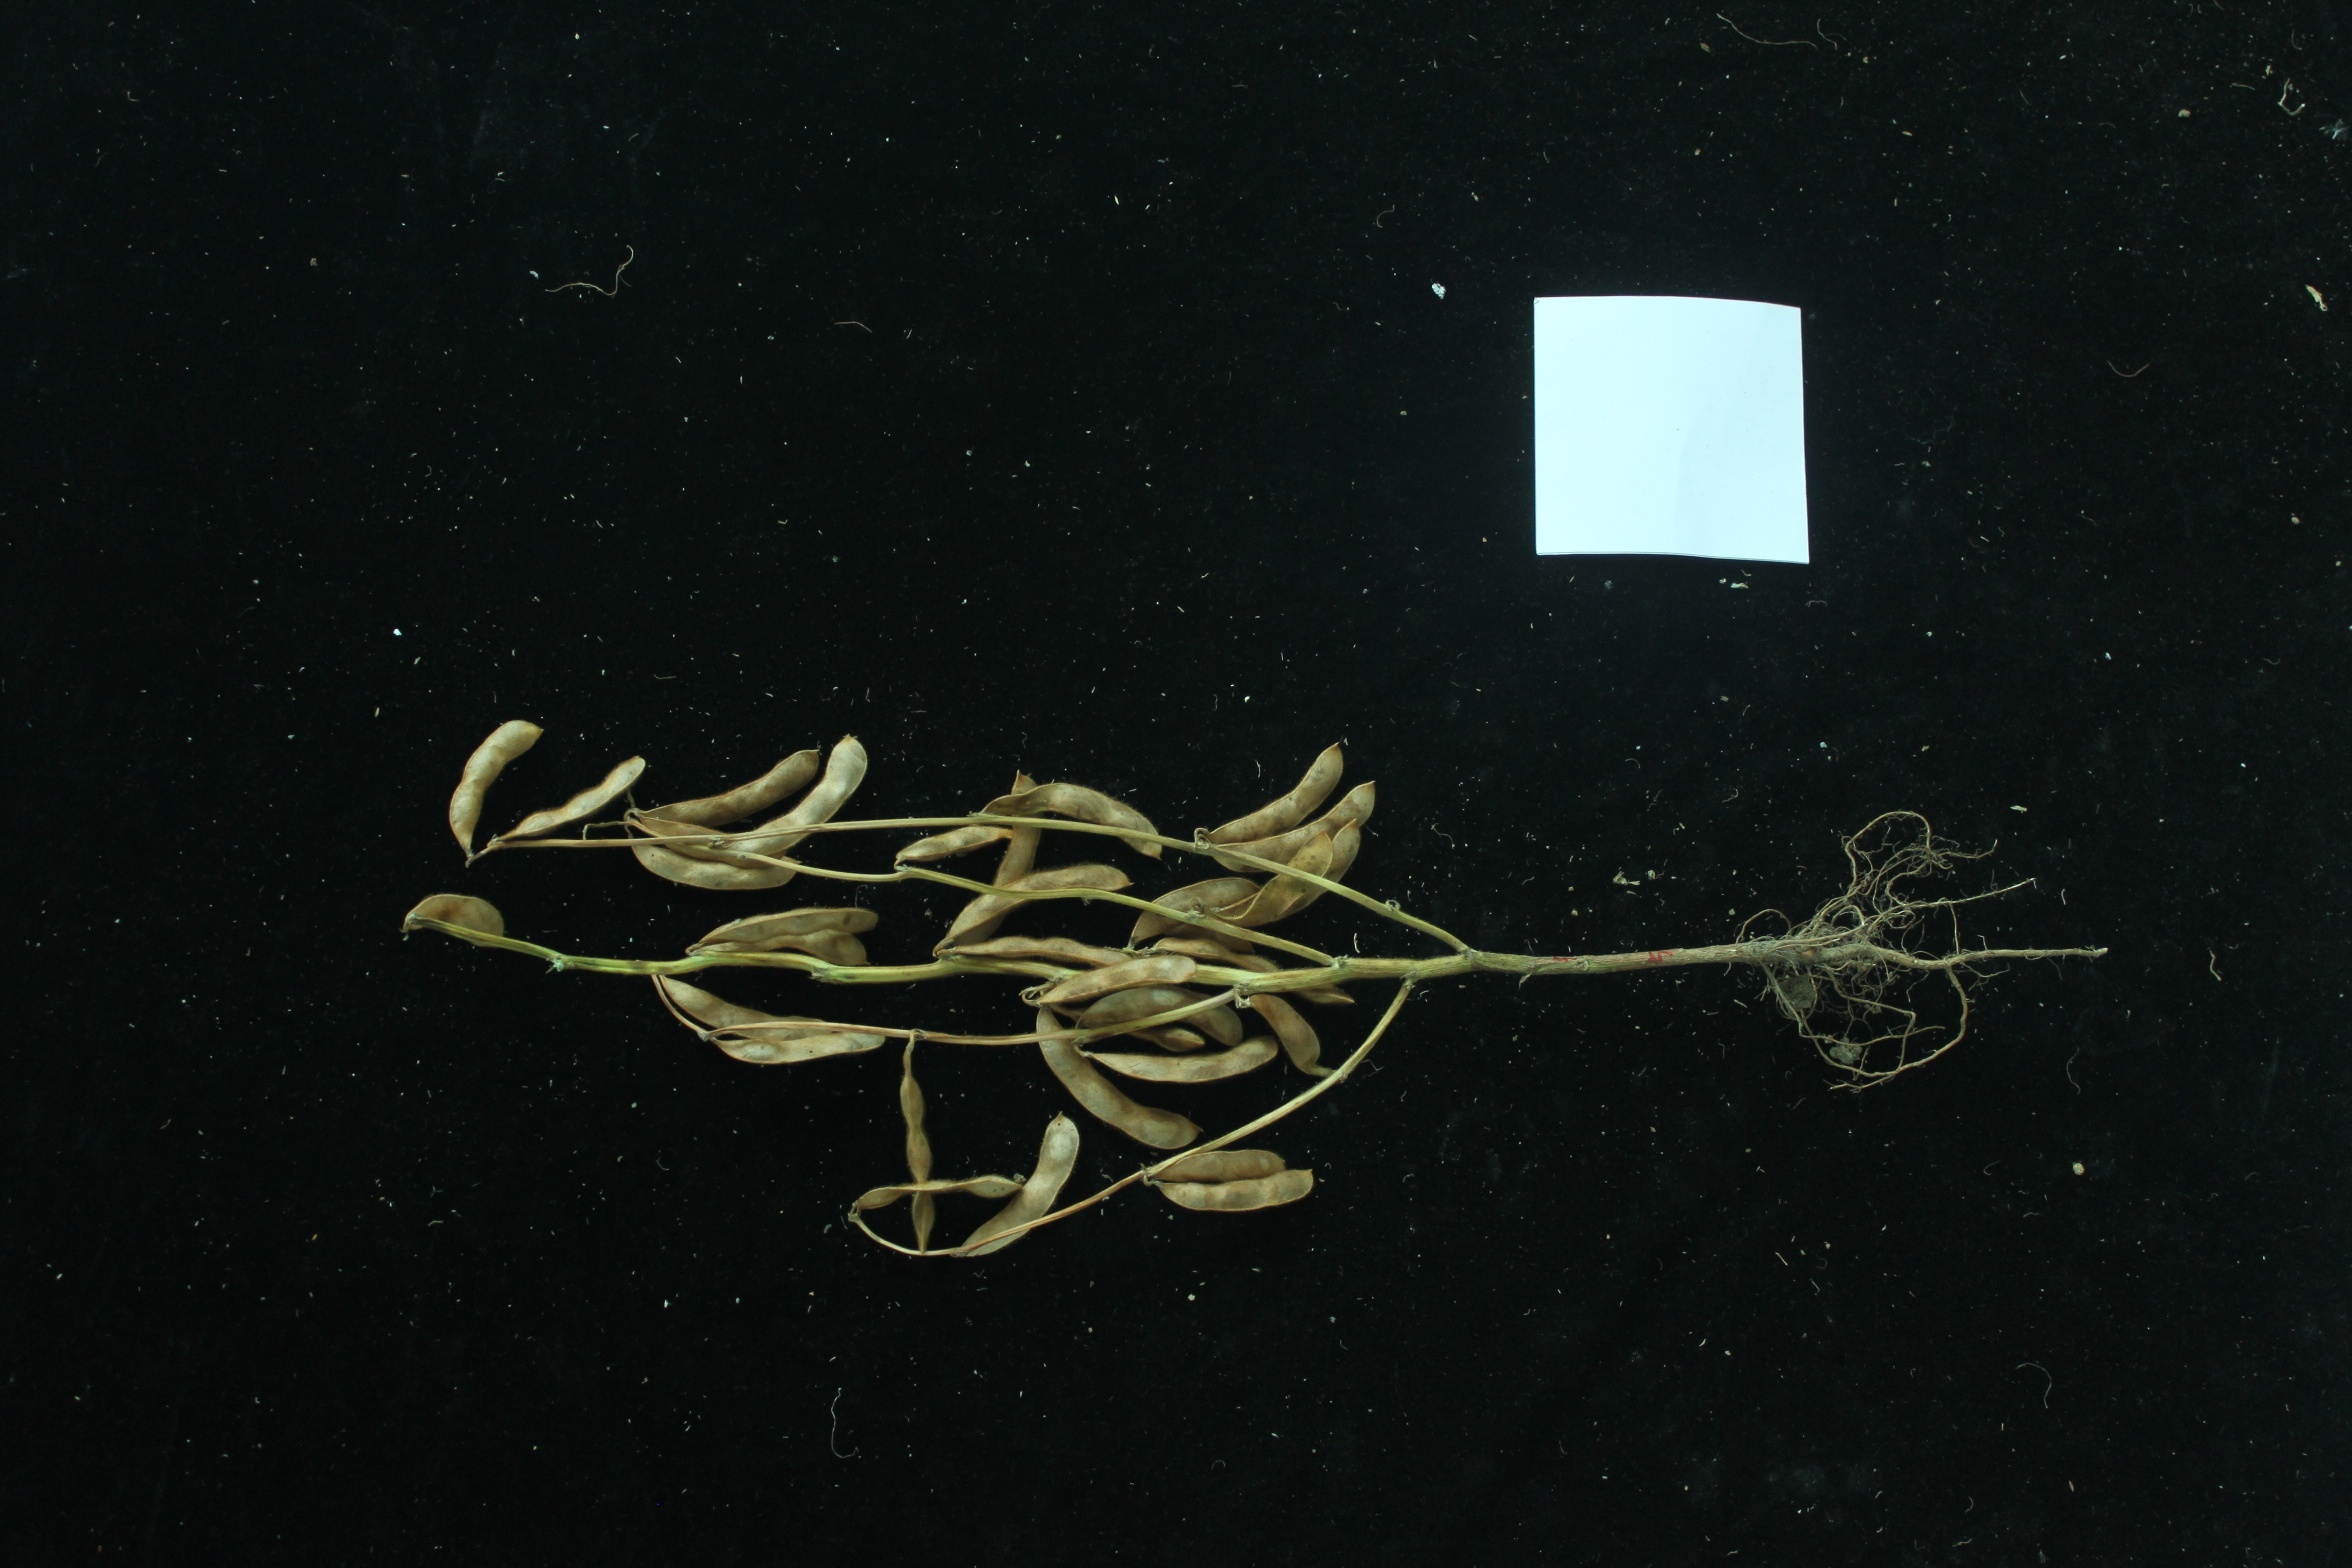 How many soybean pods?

29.